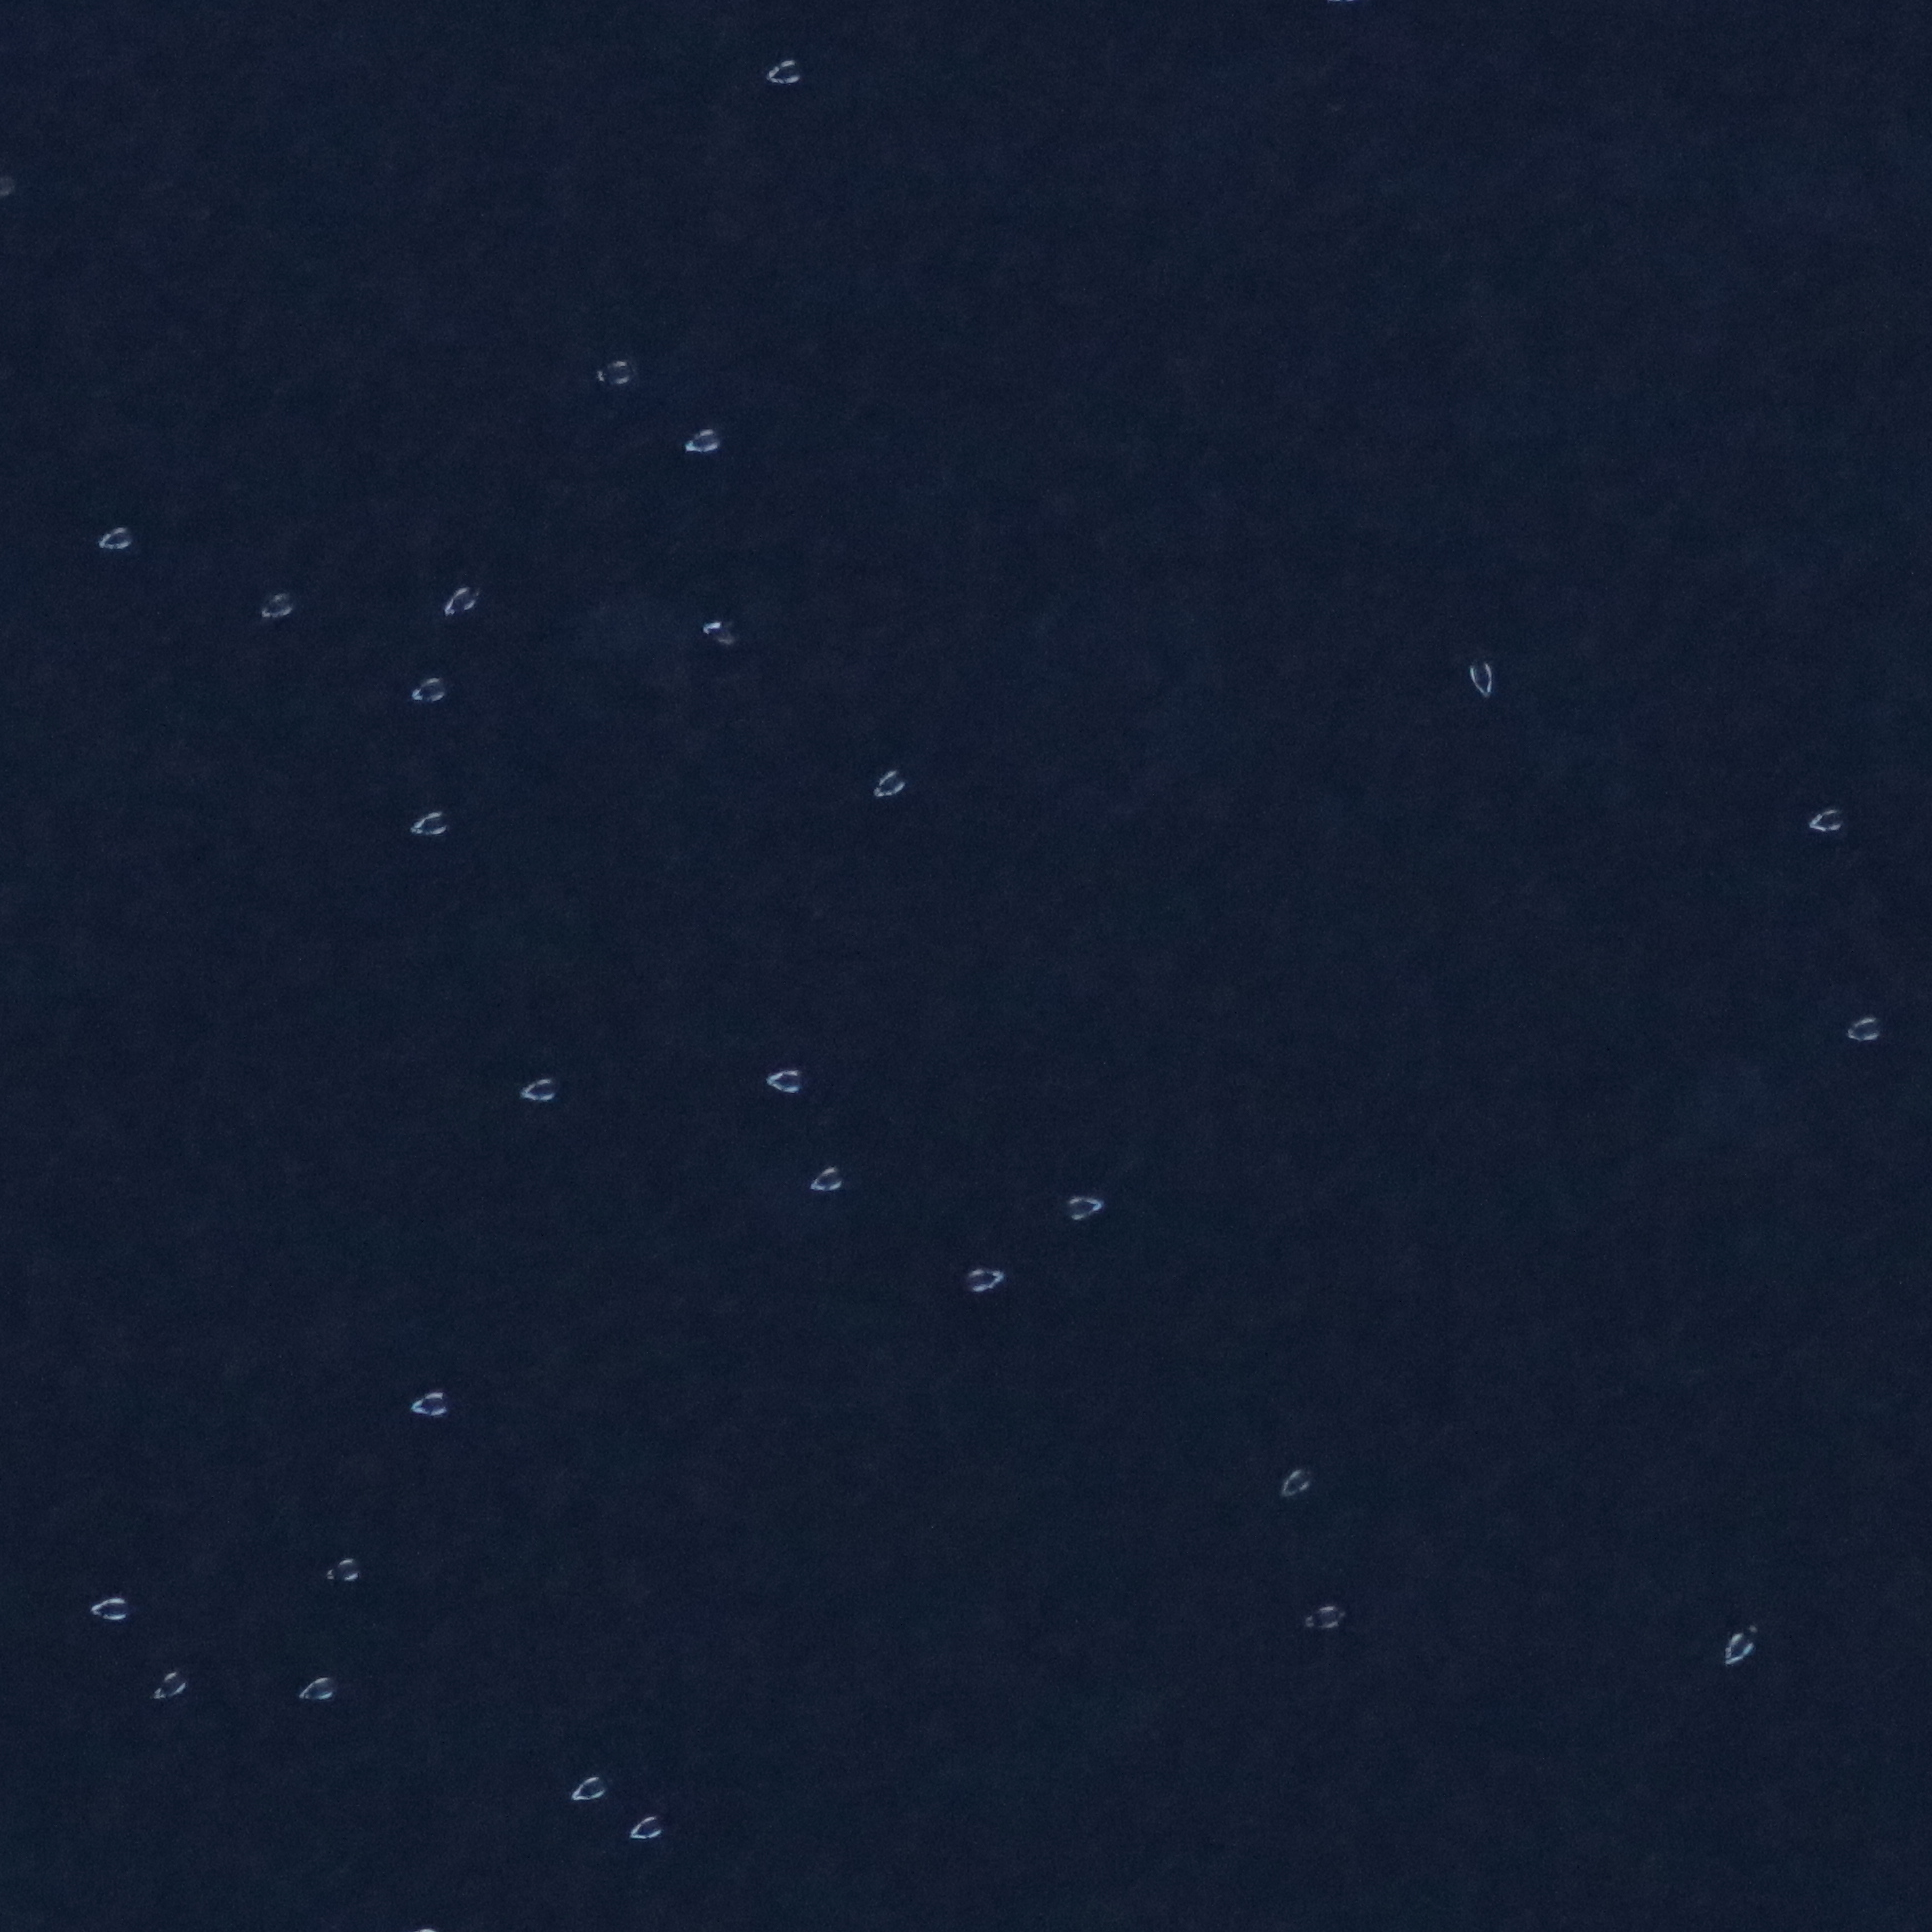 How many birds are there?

28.